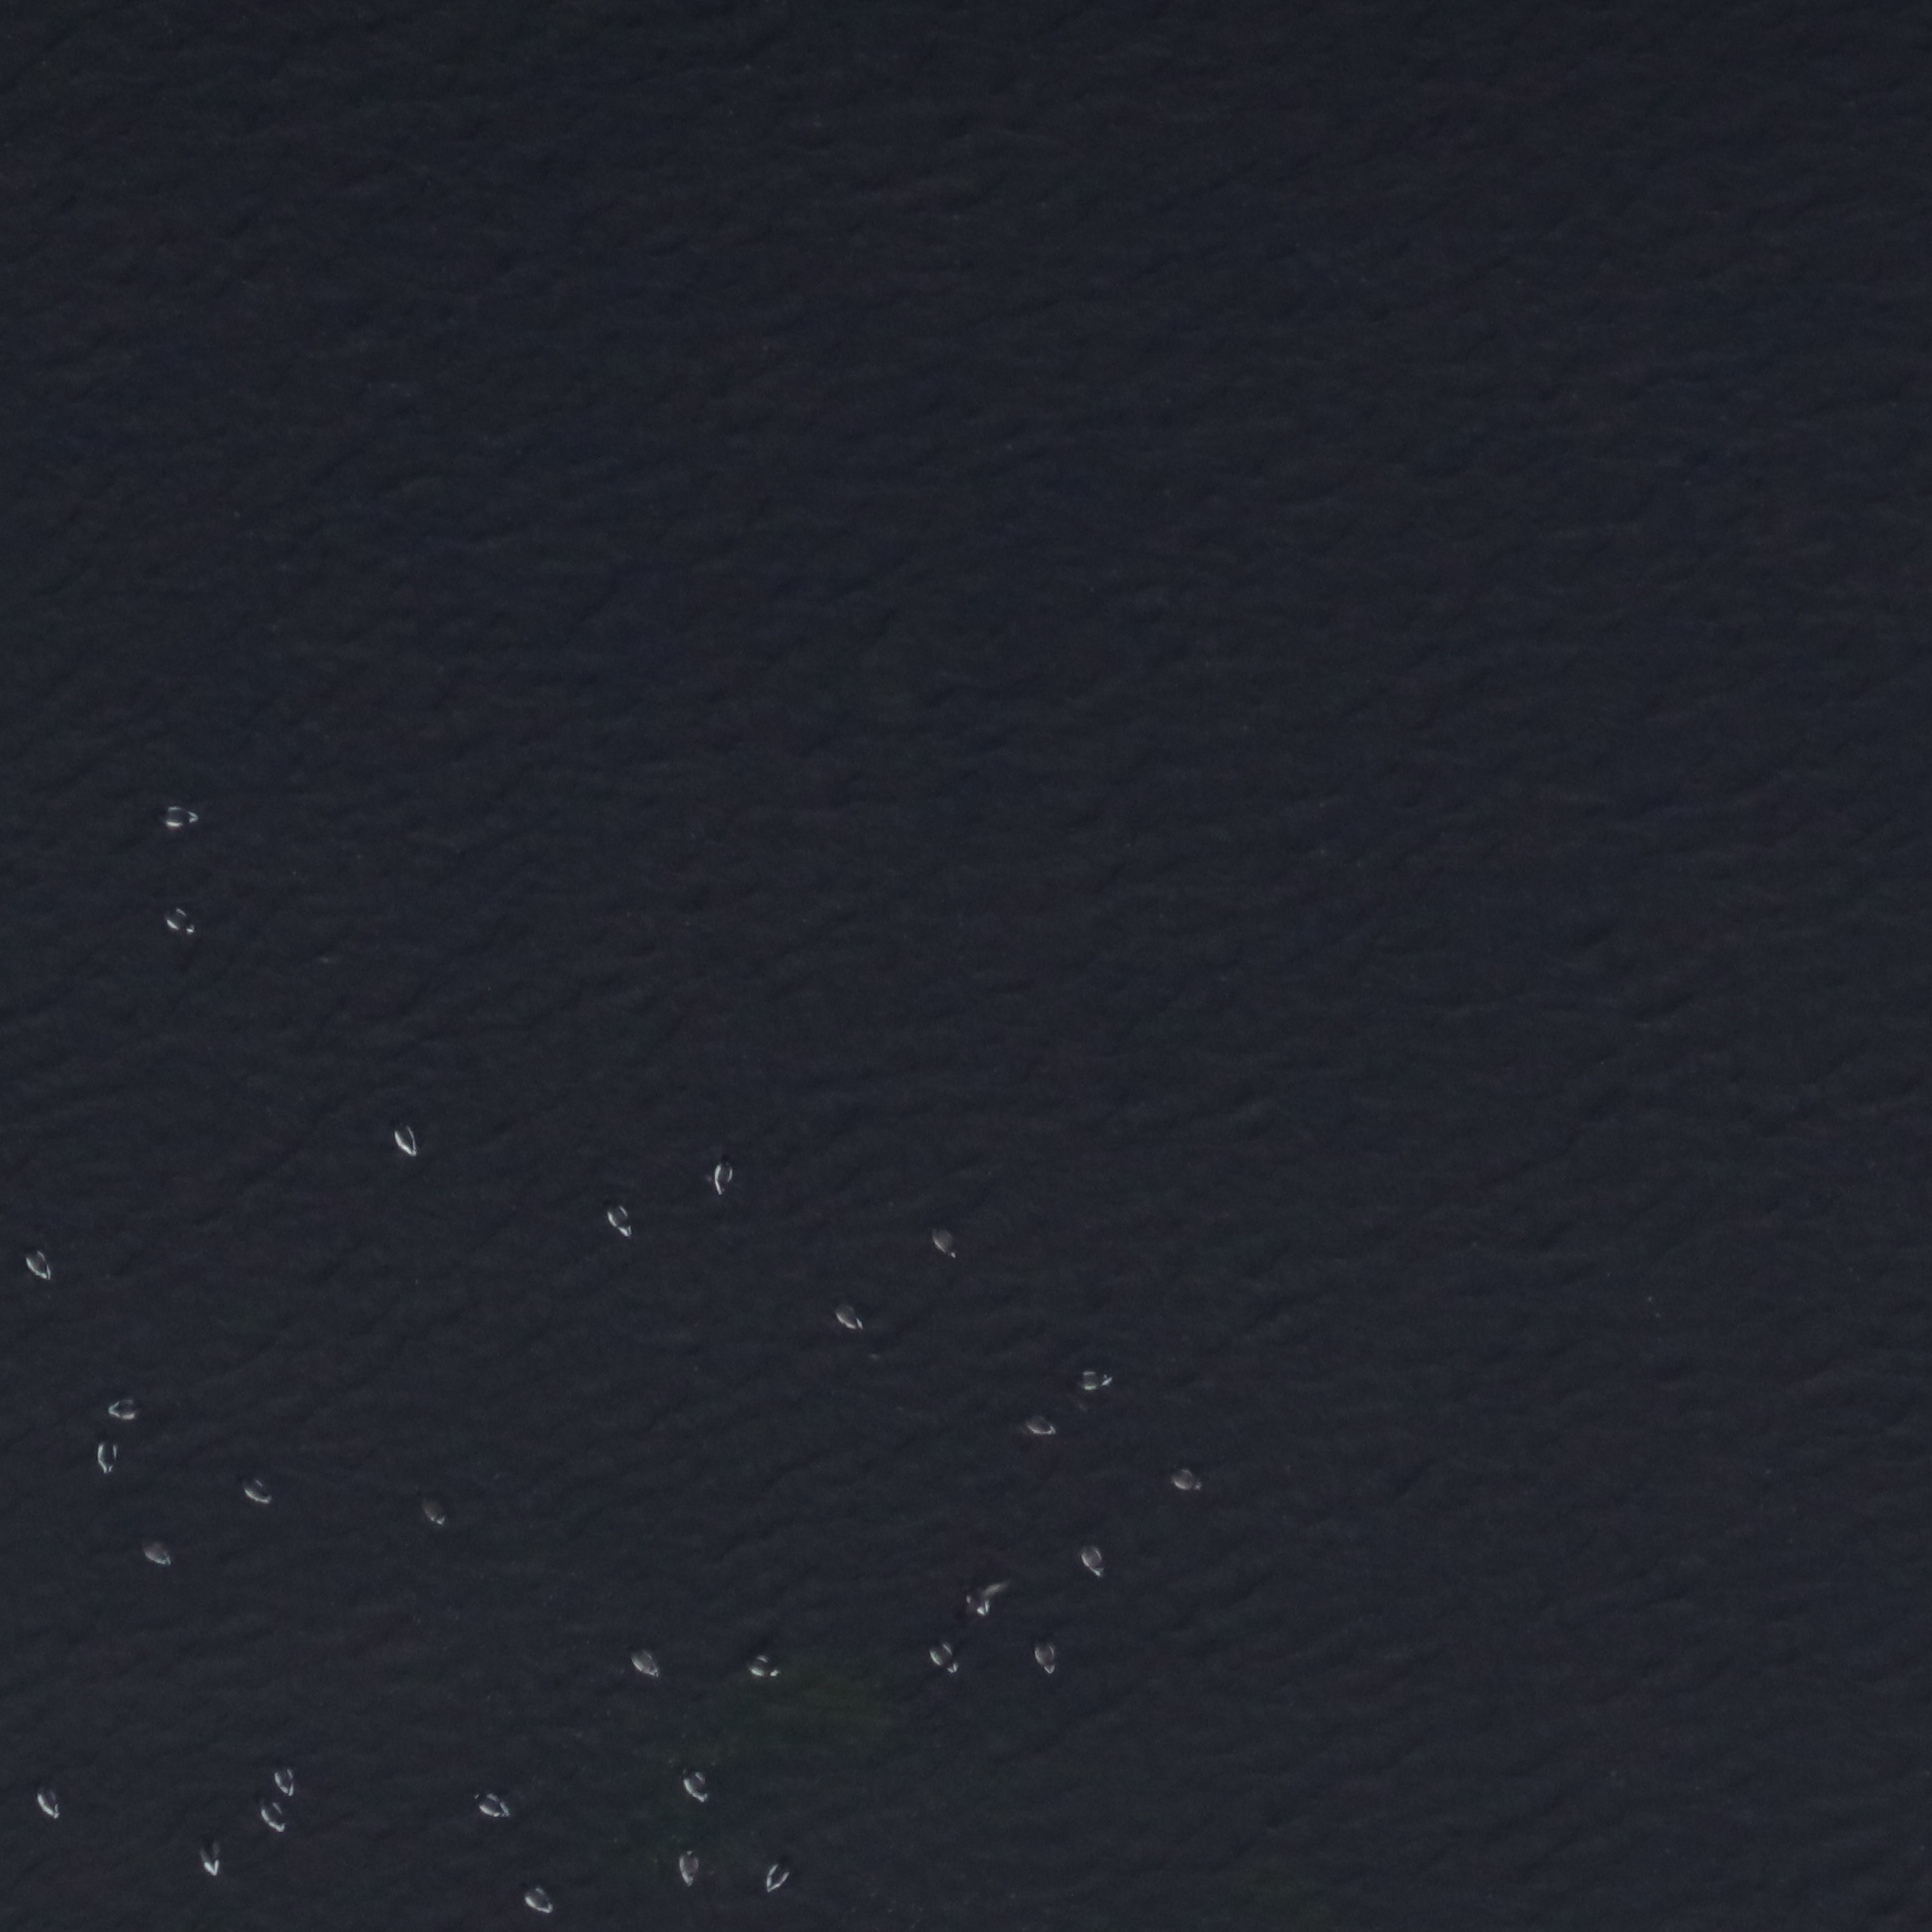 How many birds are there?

31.